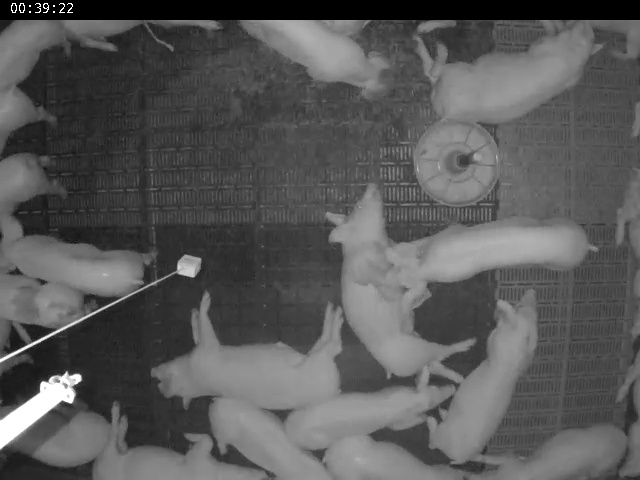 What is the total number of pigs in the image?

21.